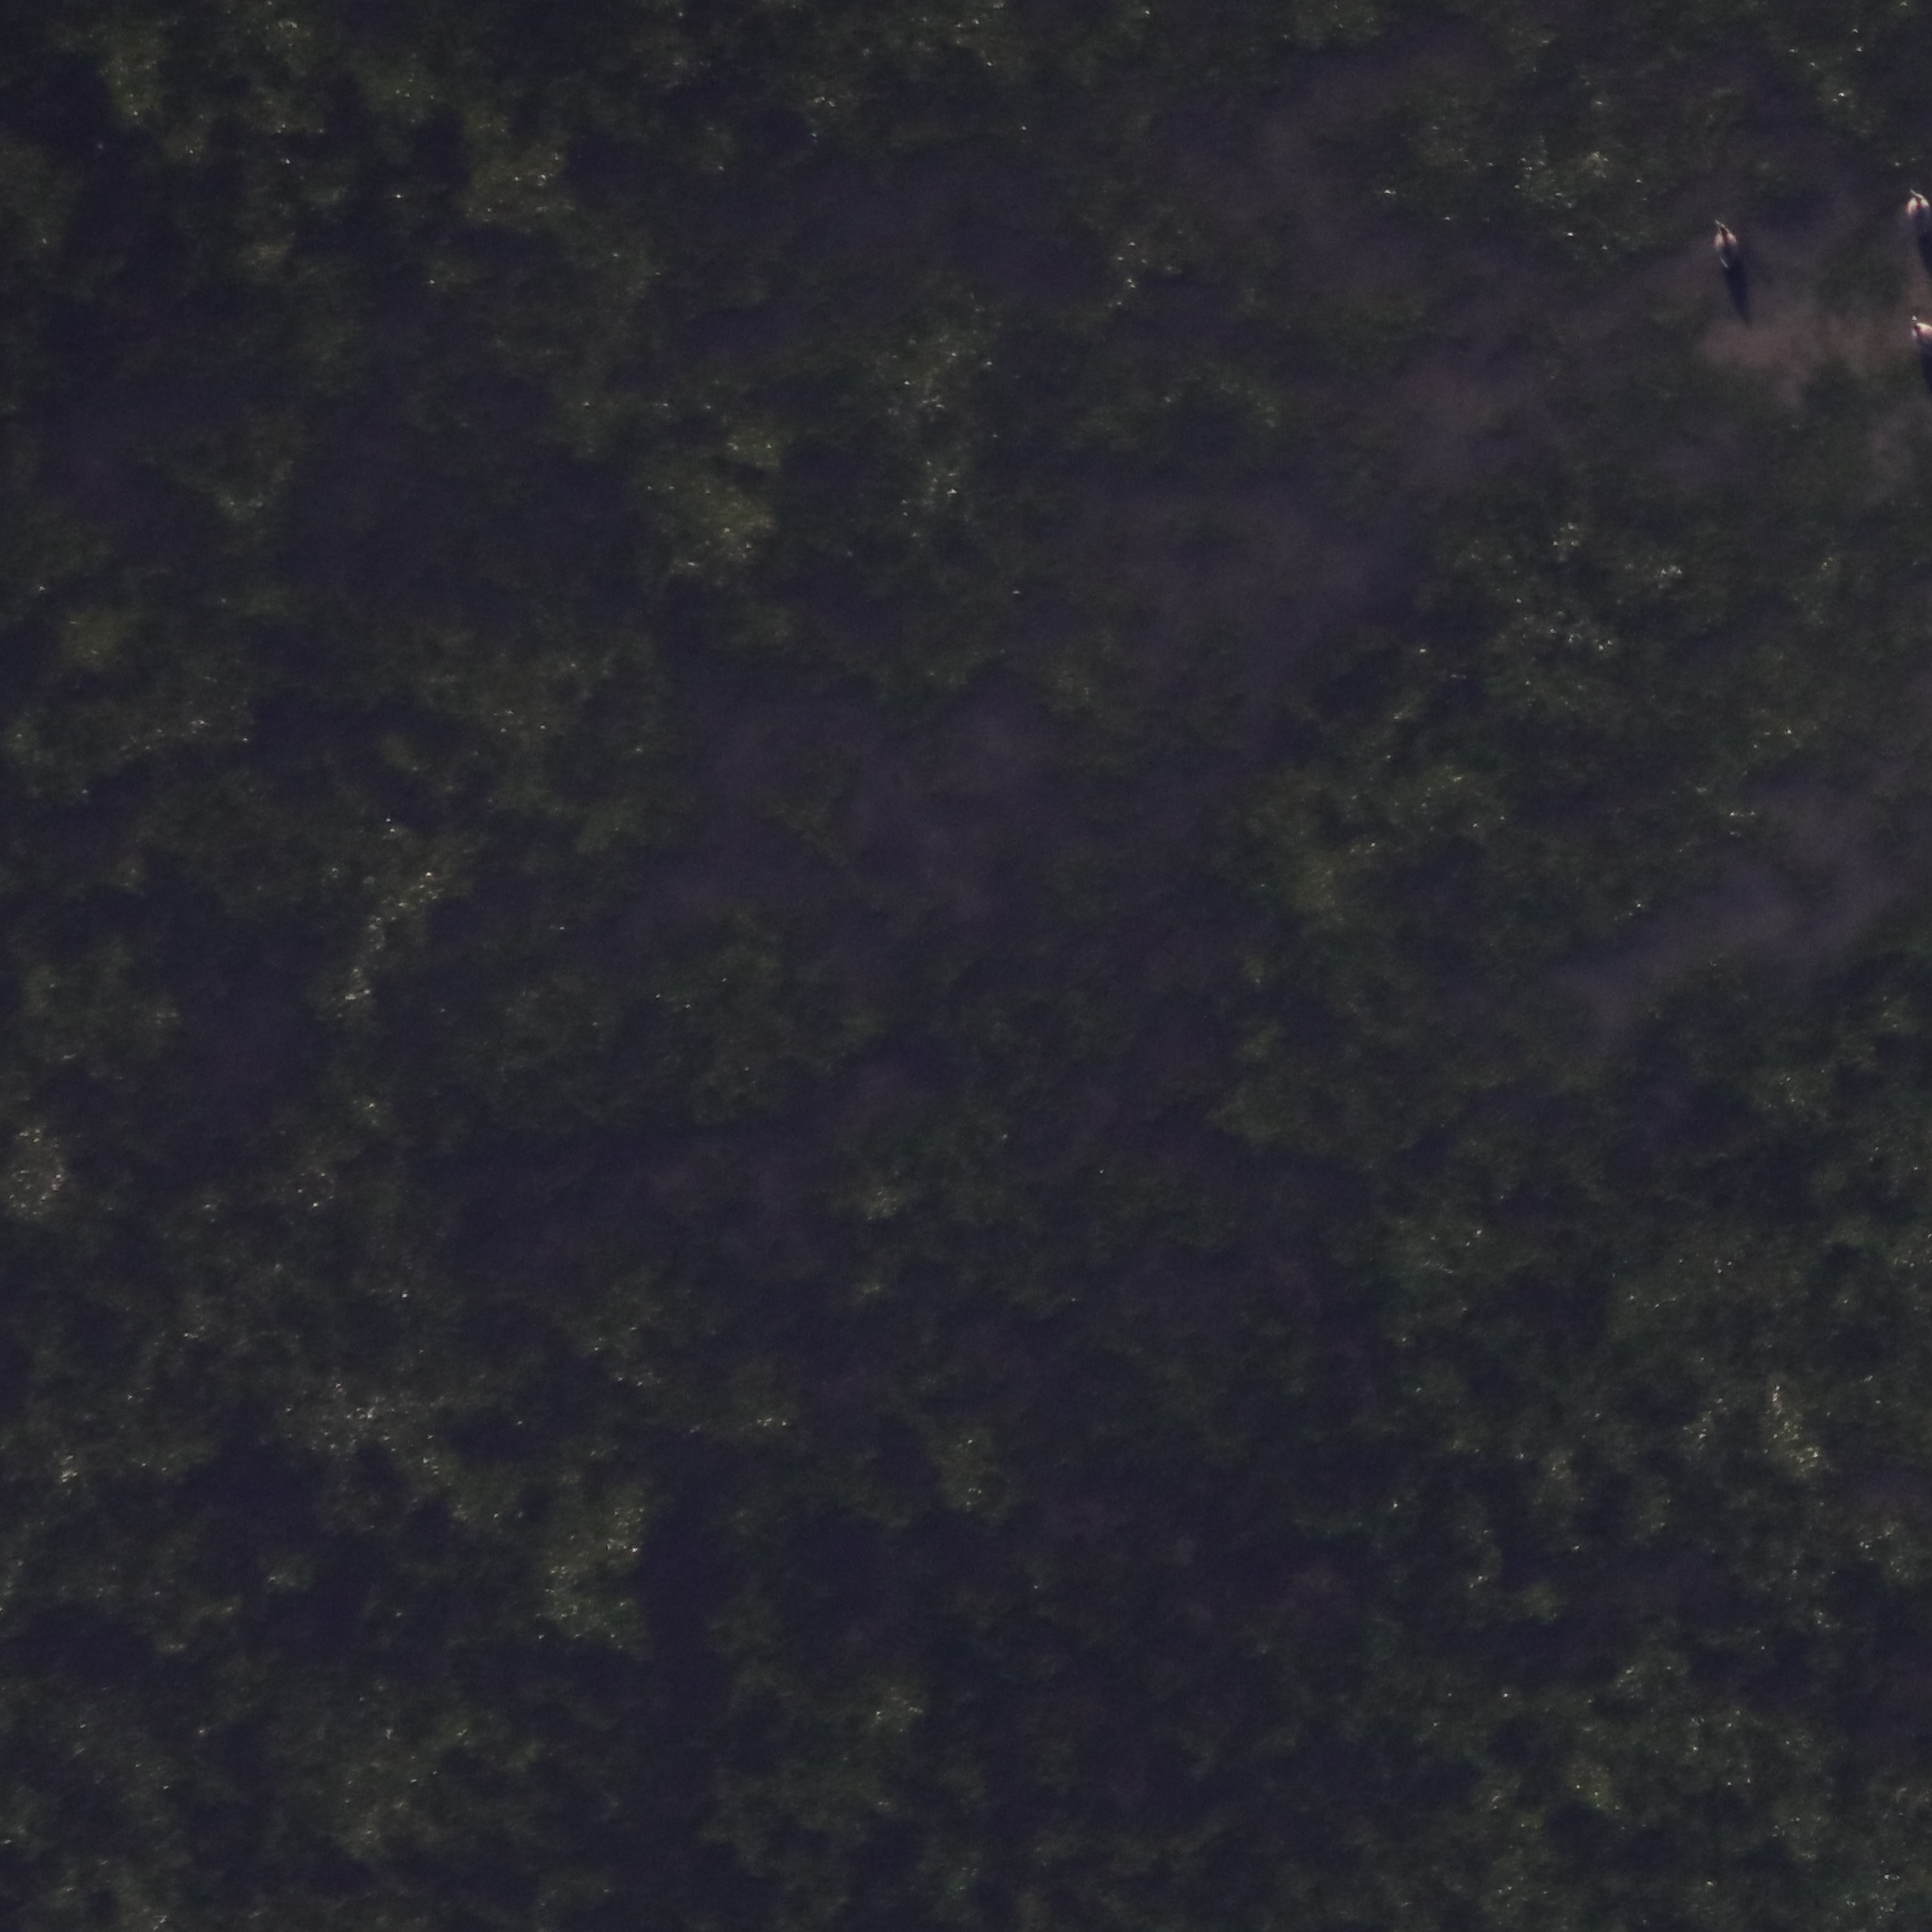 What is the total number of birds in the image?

3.